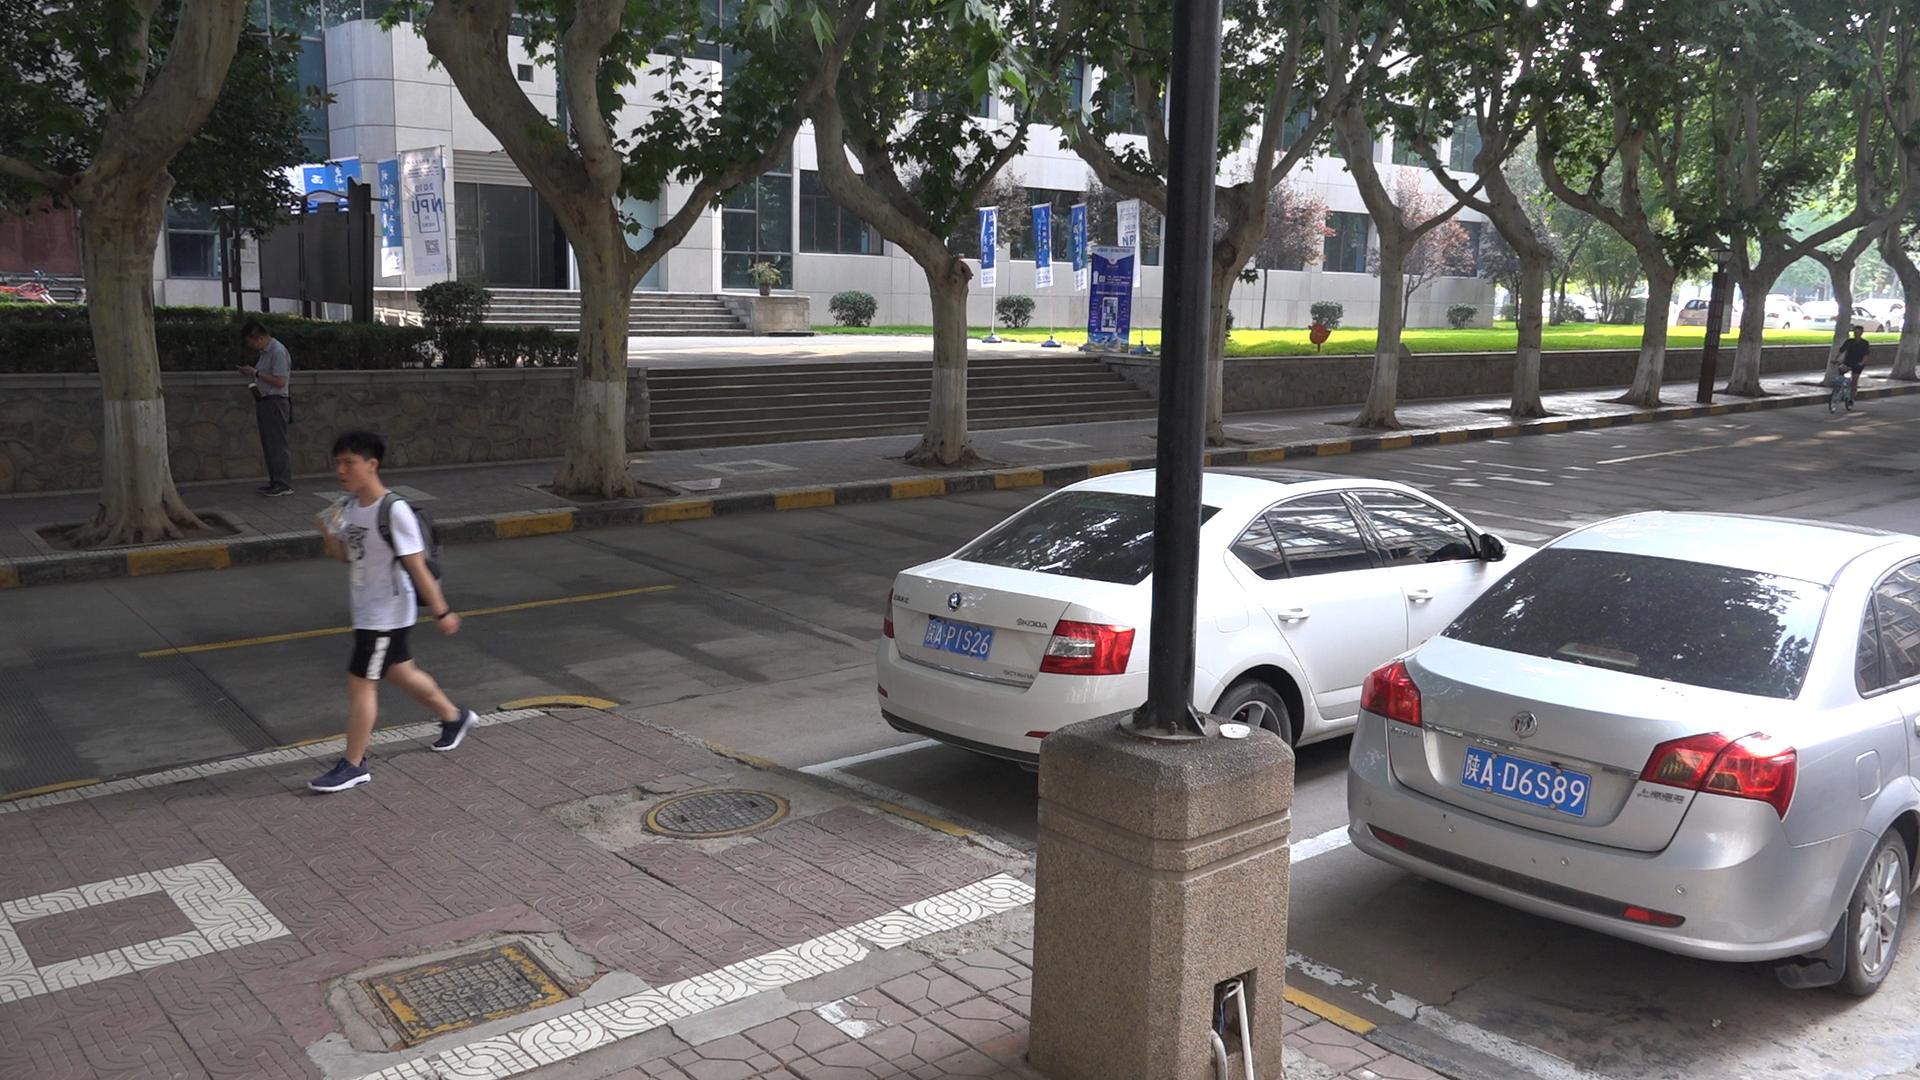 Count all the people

3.